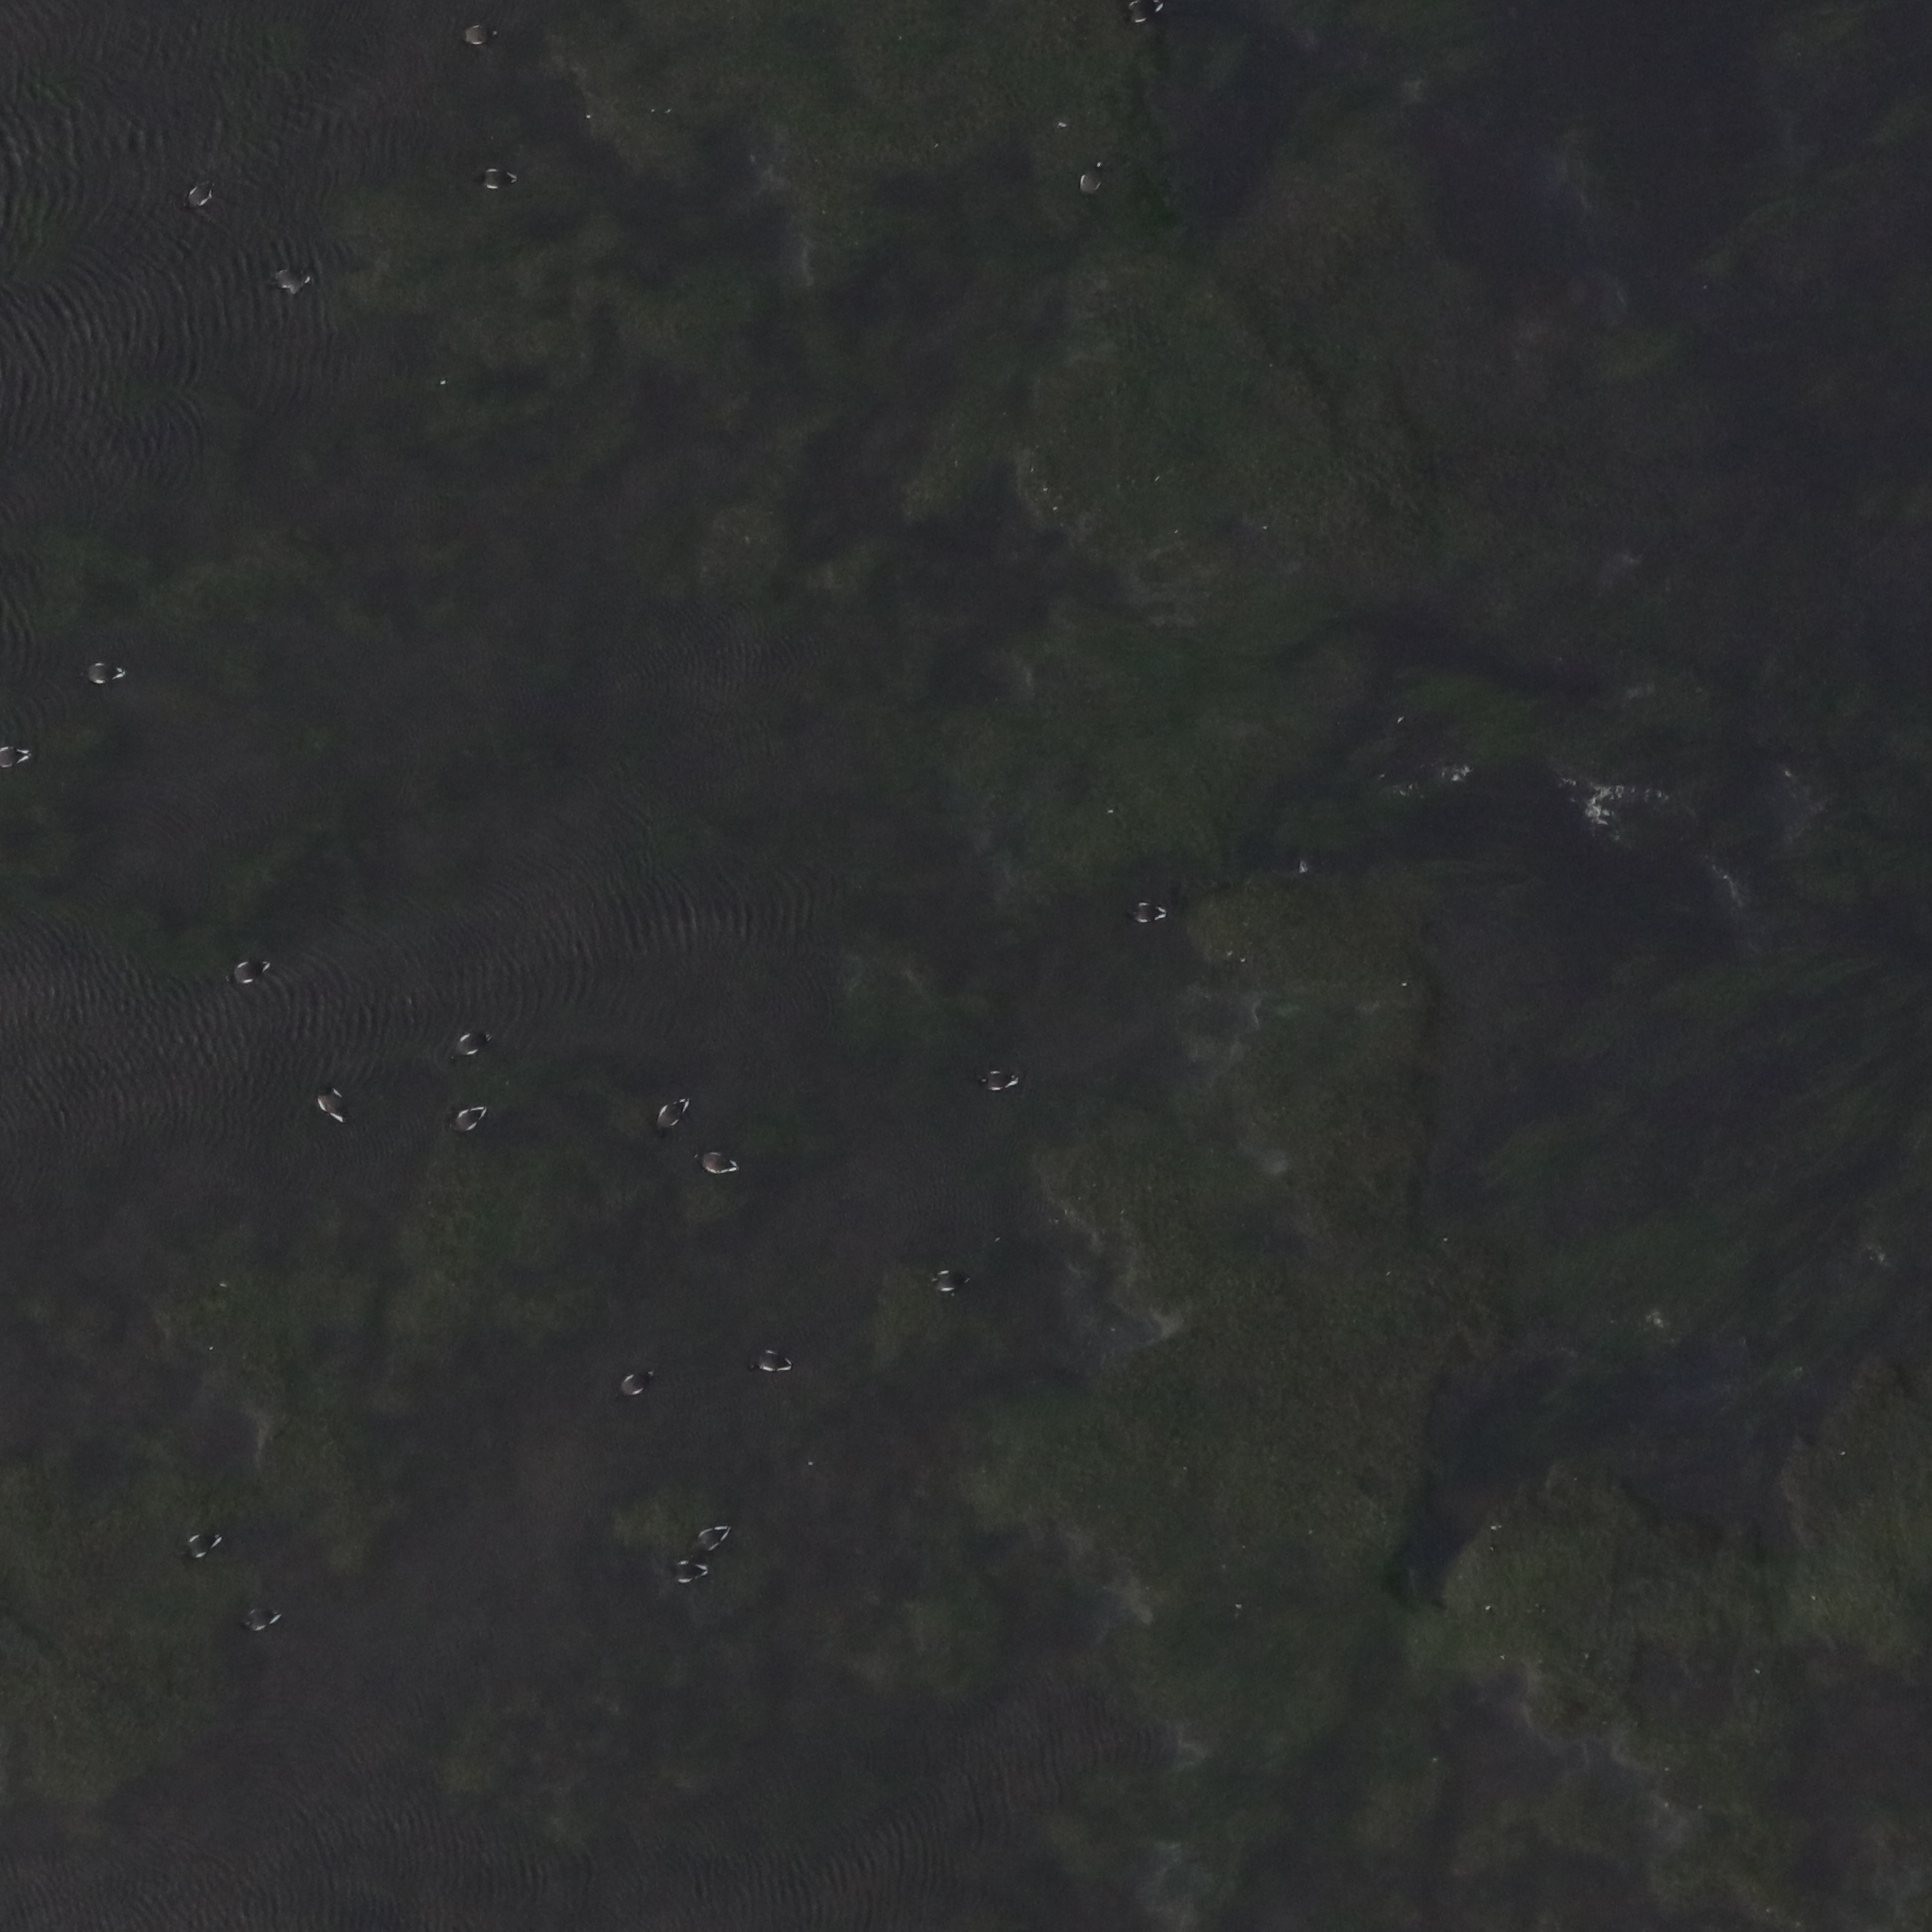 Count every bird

23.